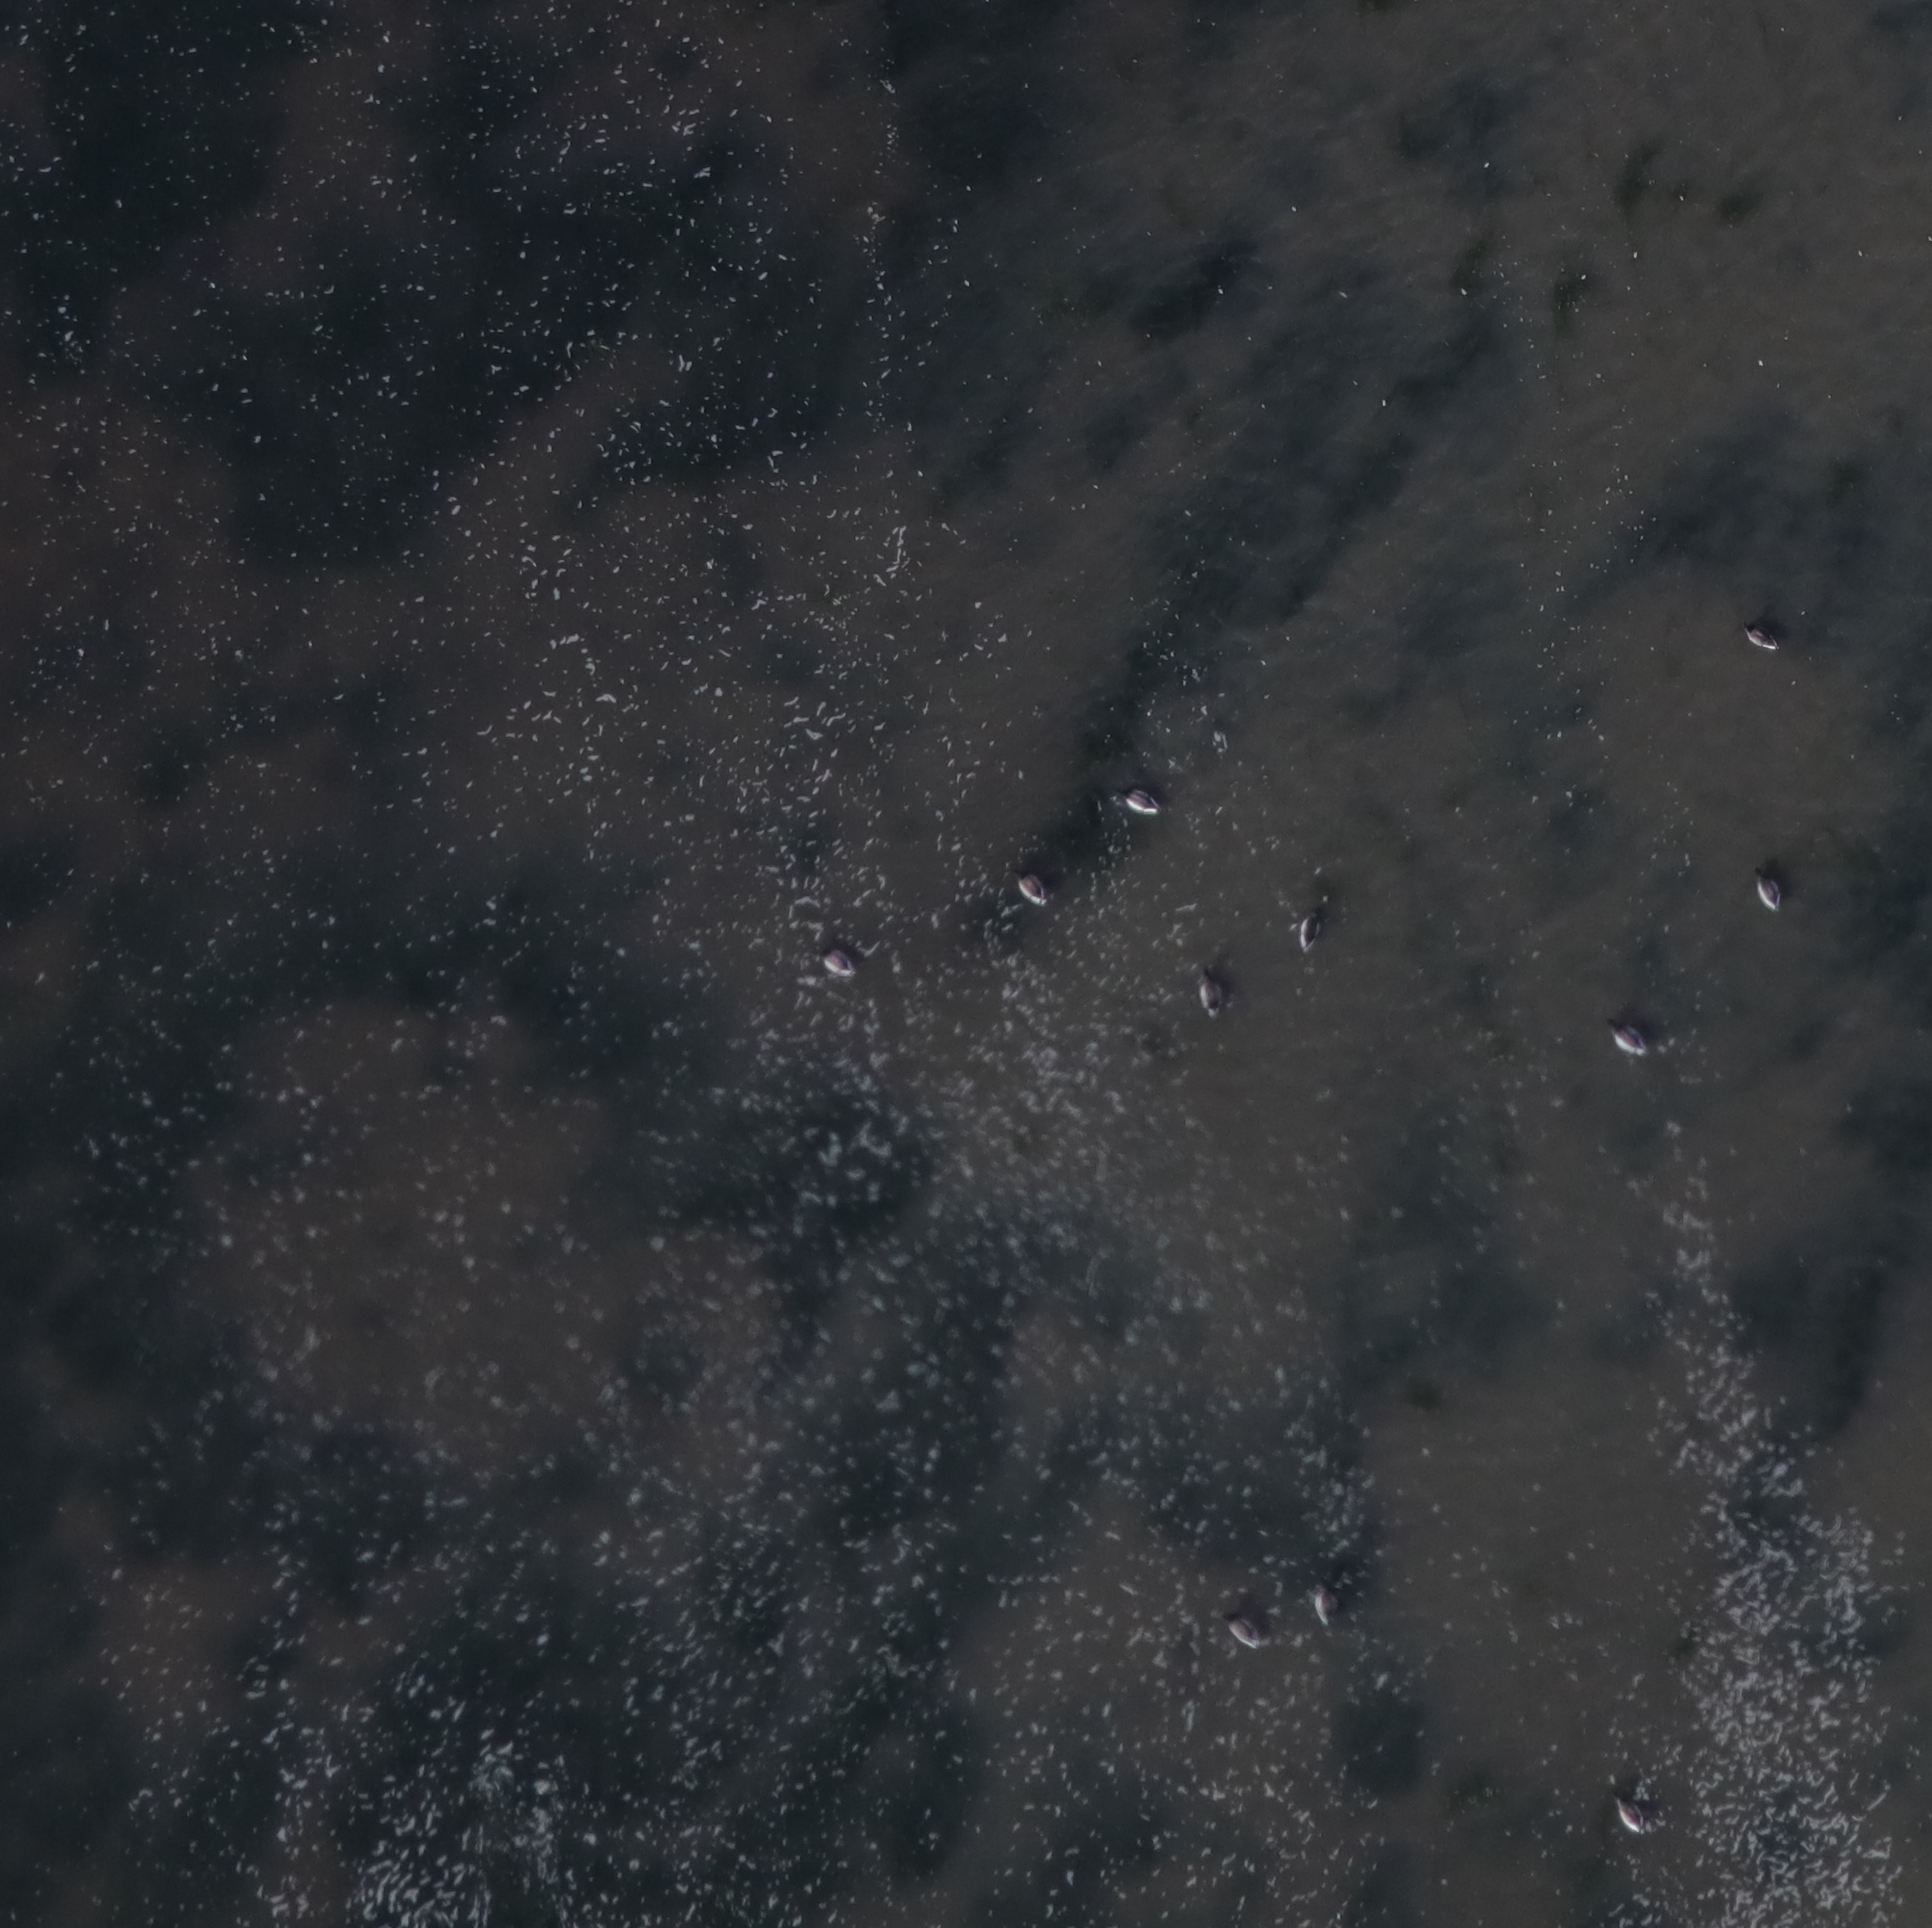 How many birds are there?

11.